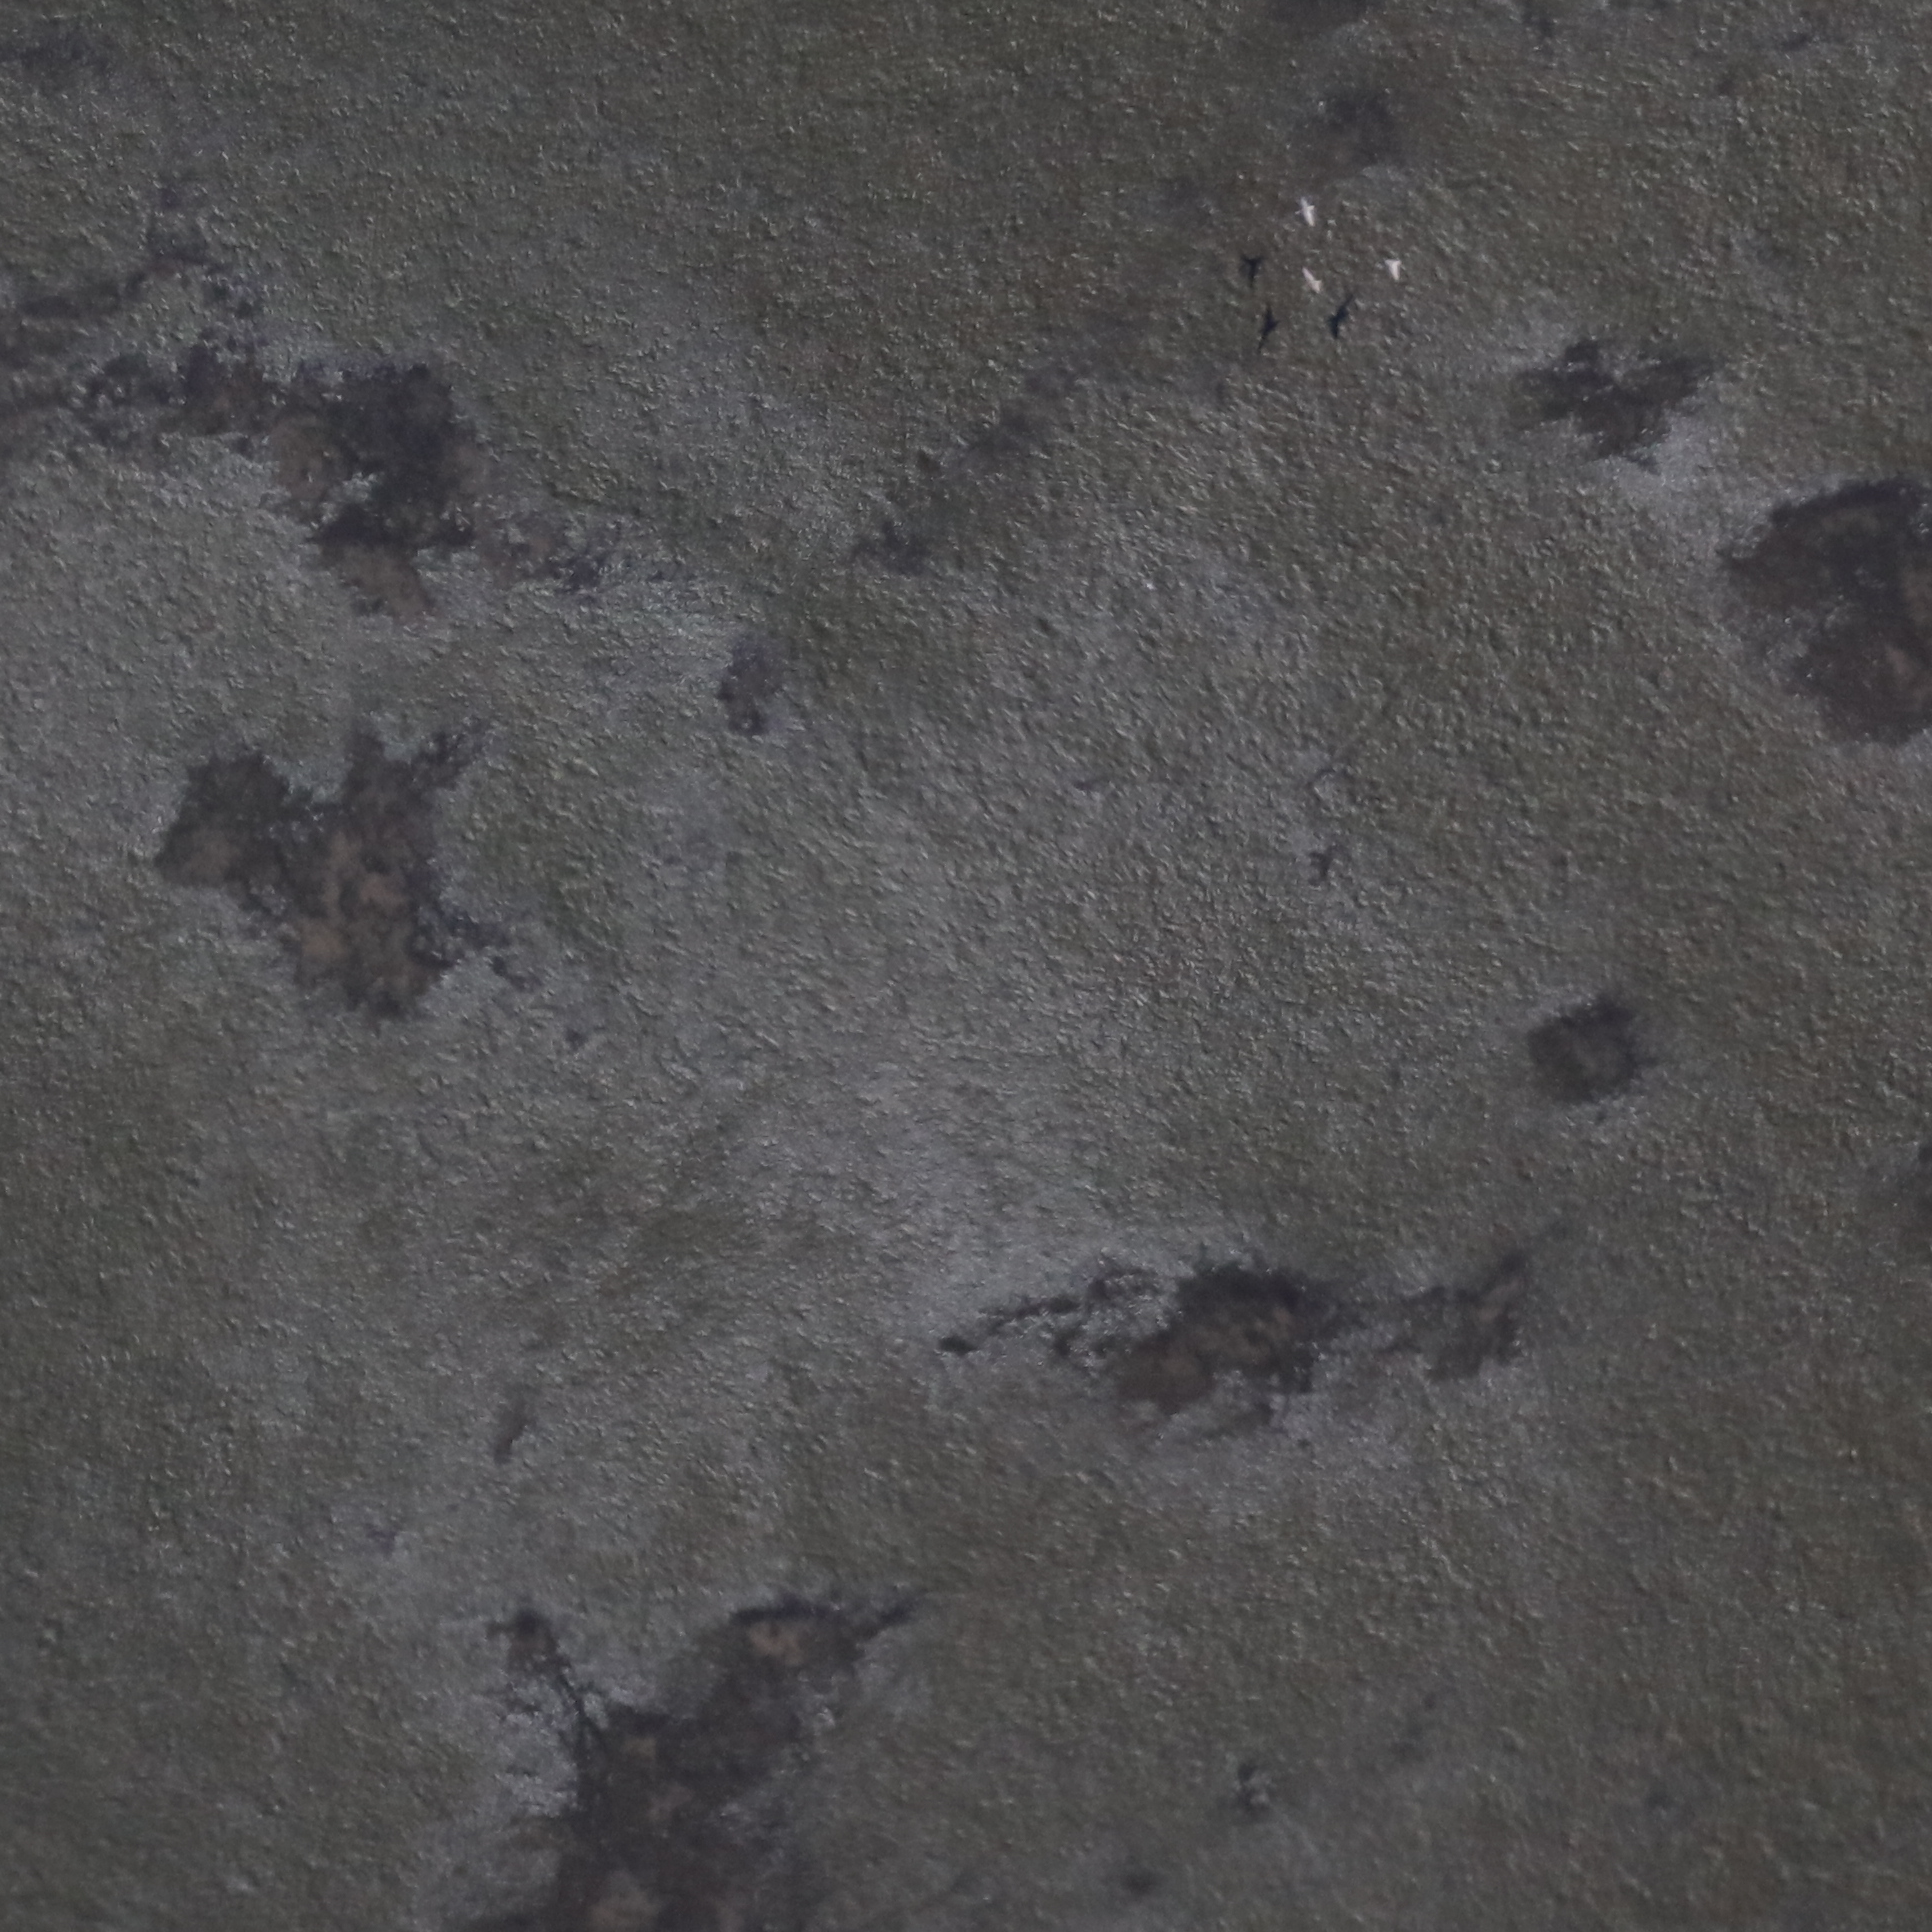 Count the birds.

3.